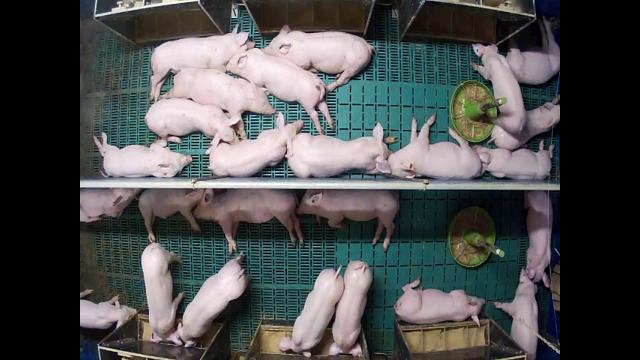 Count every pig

25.